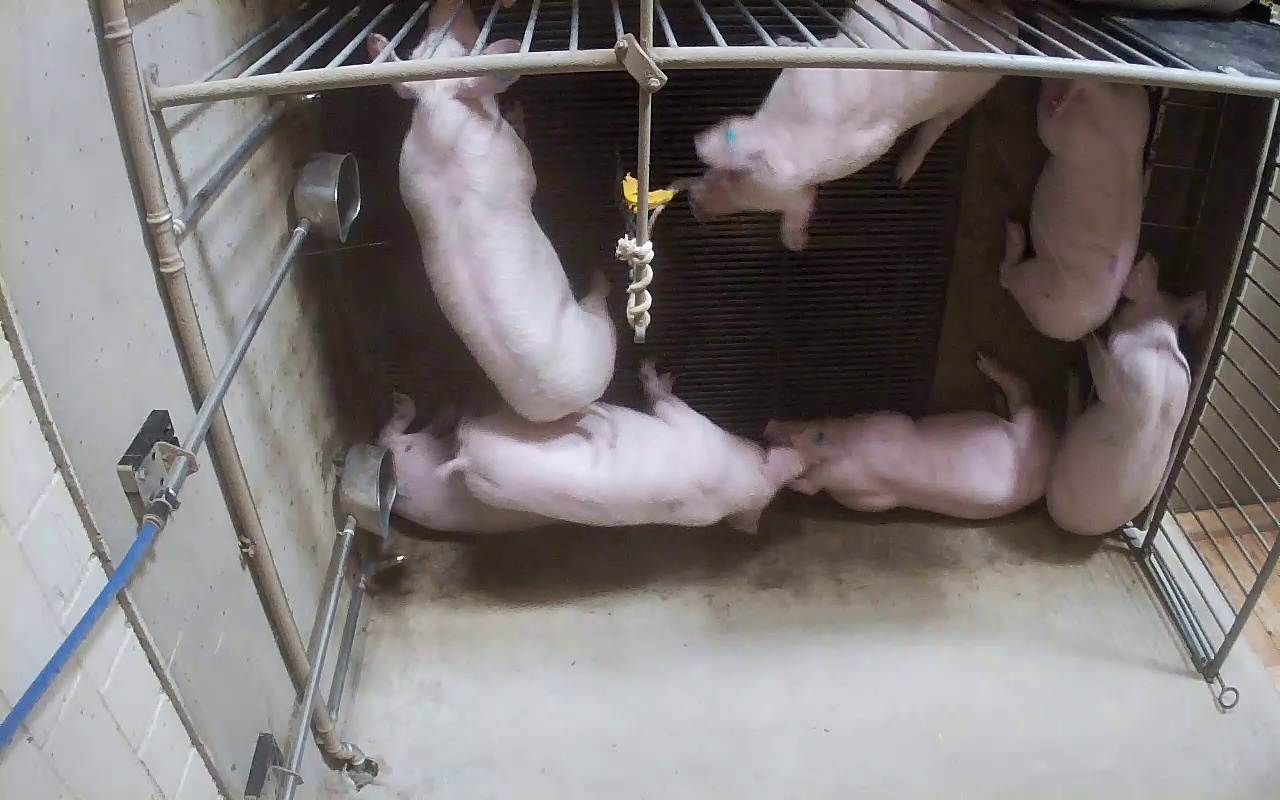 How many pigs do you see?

7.